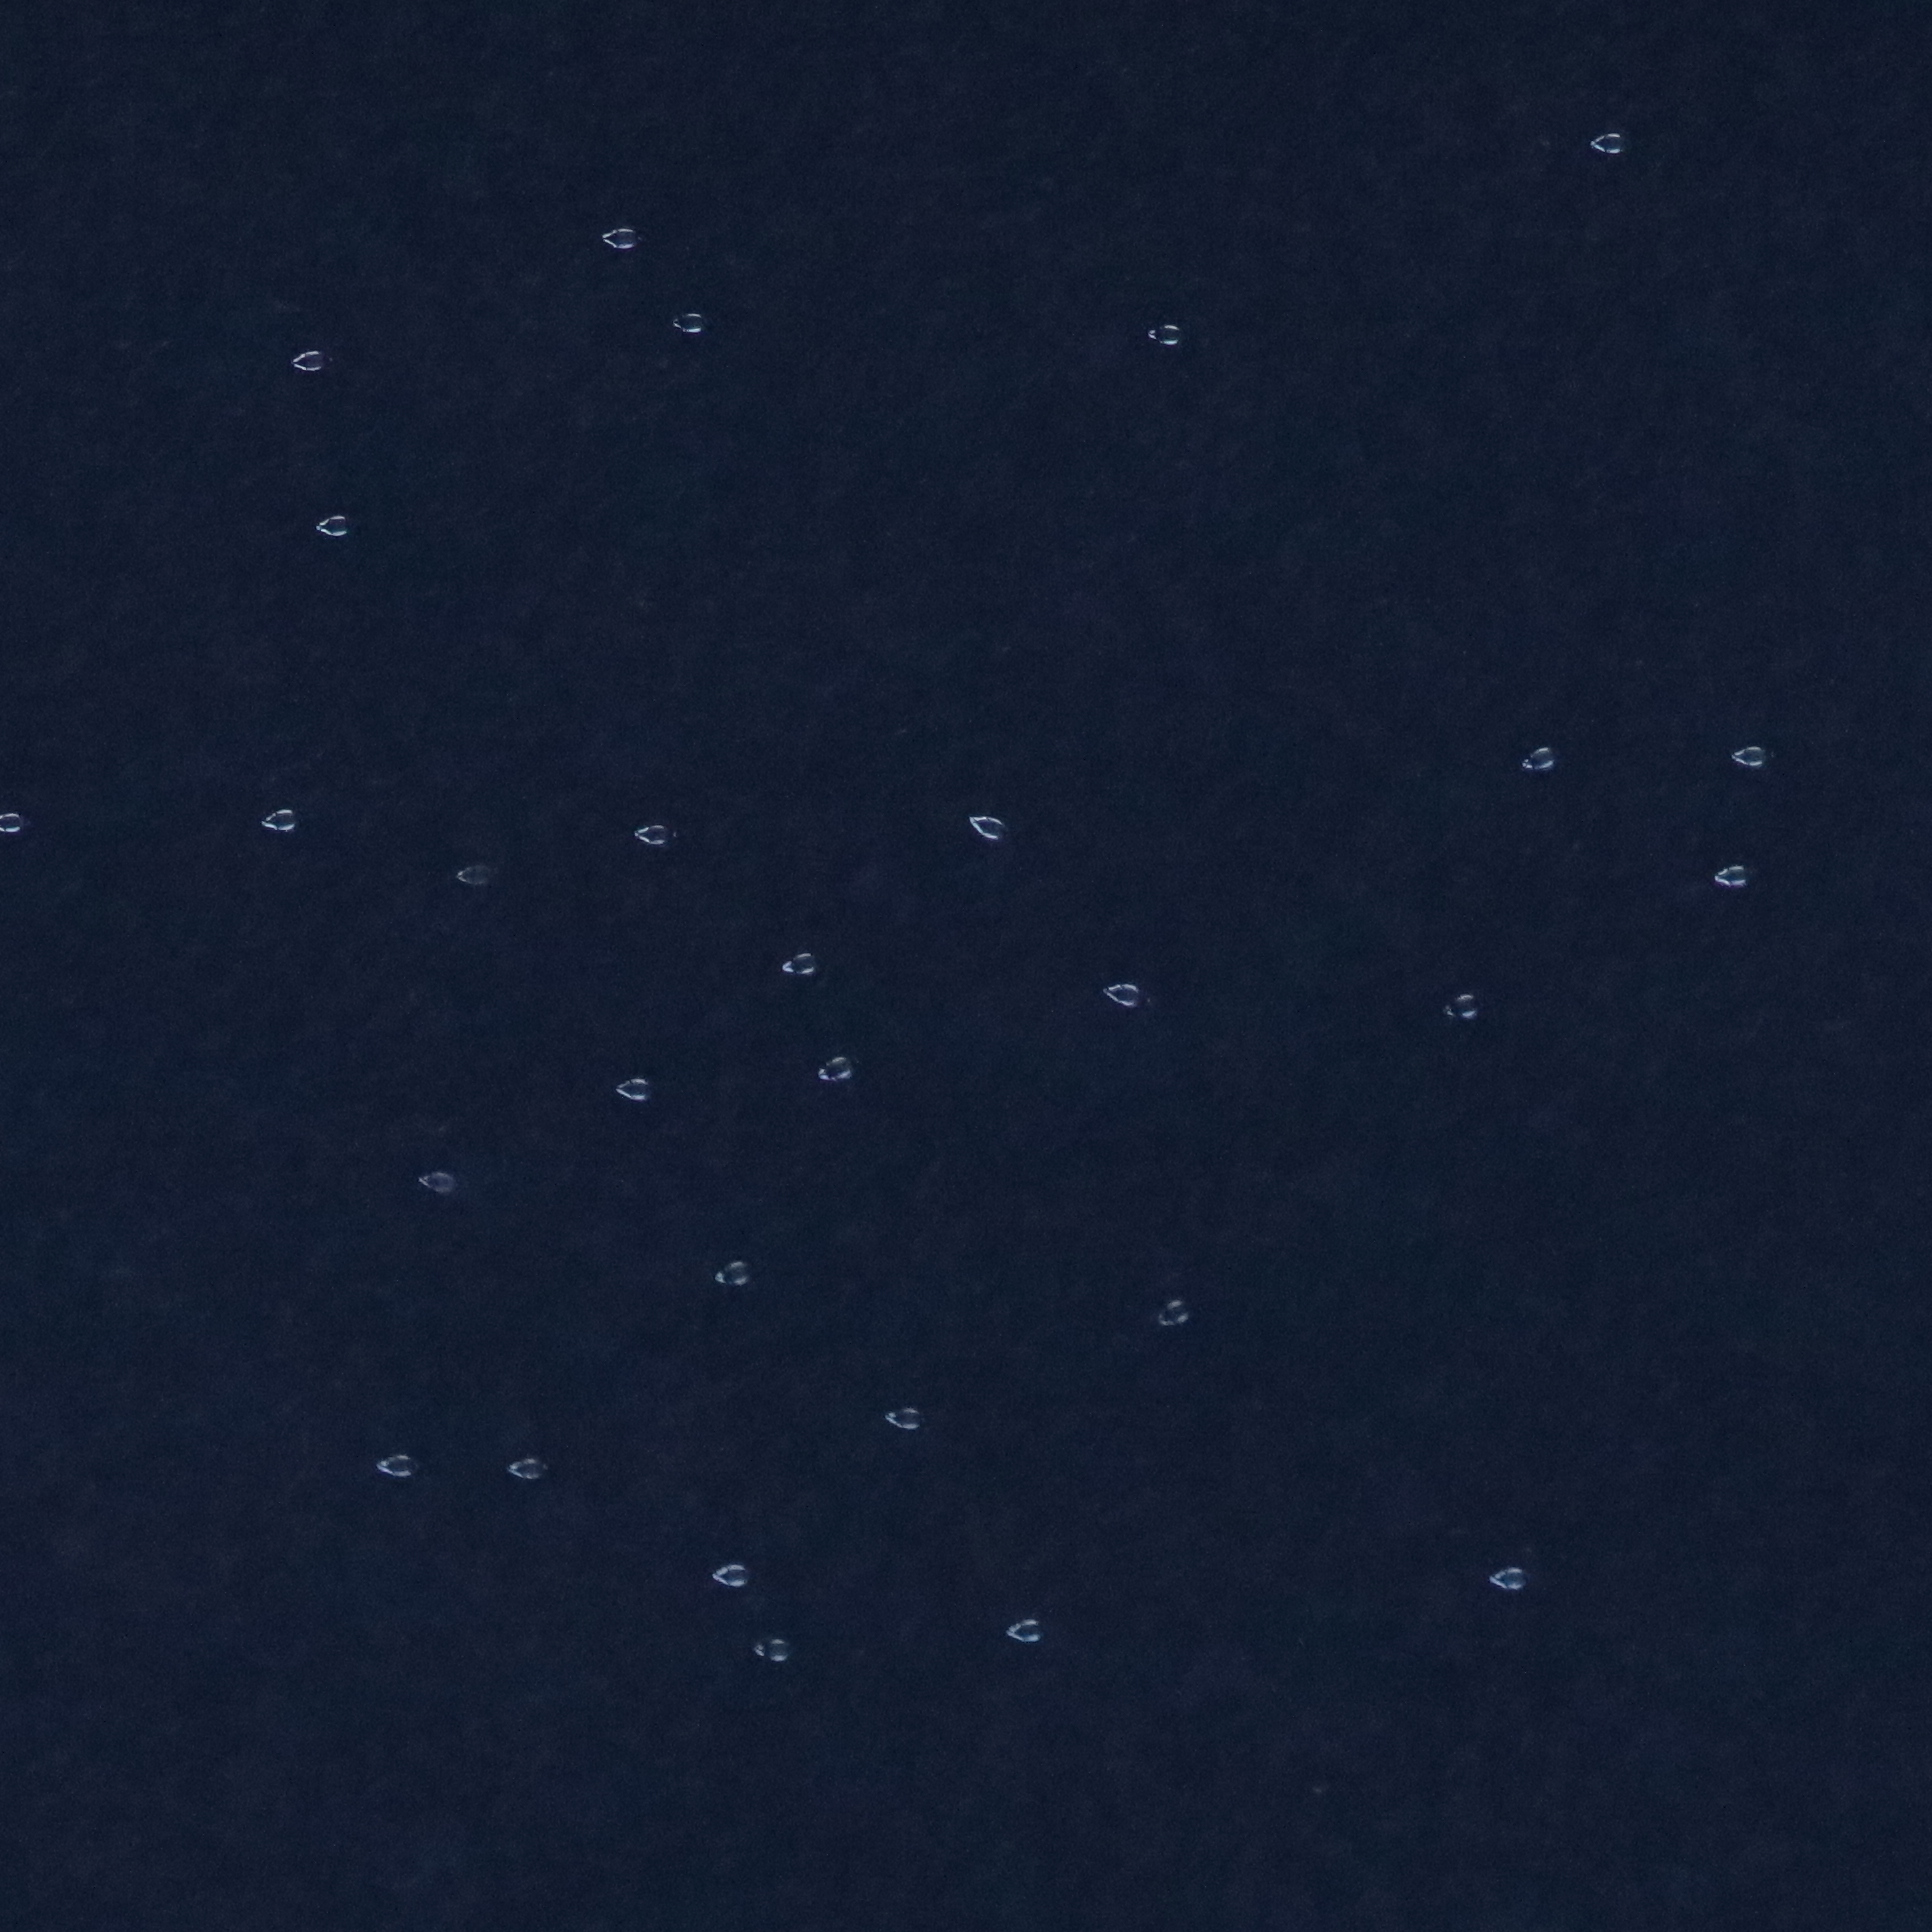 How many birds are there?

29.